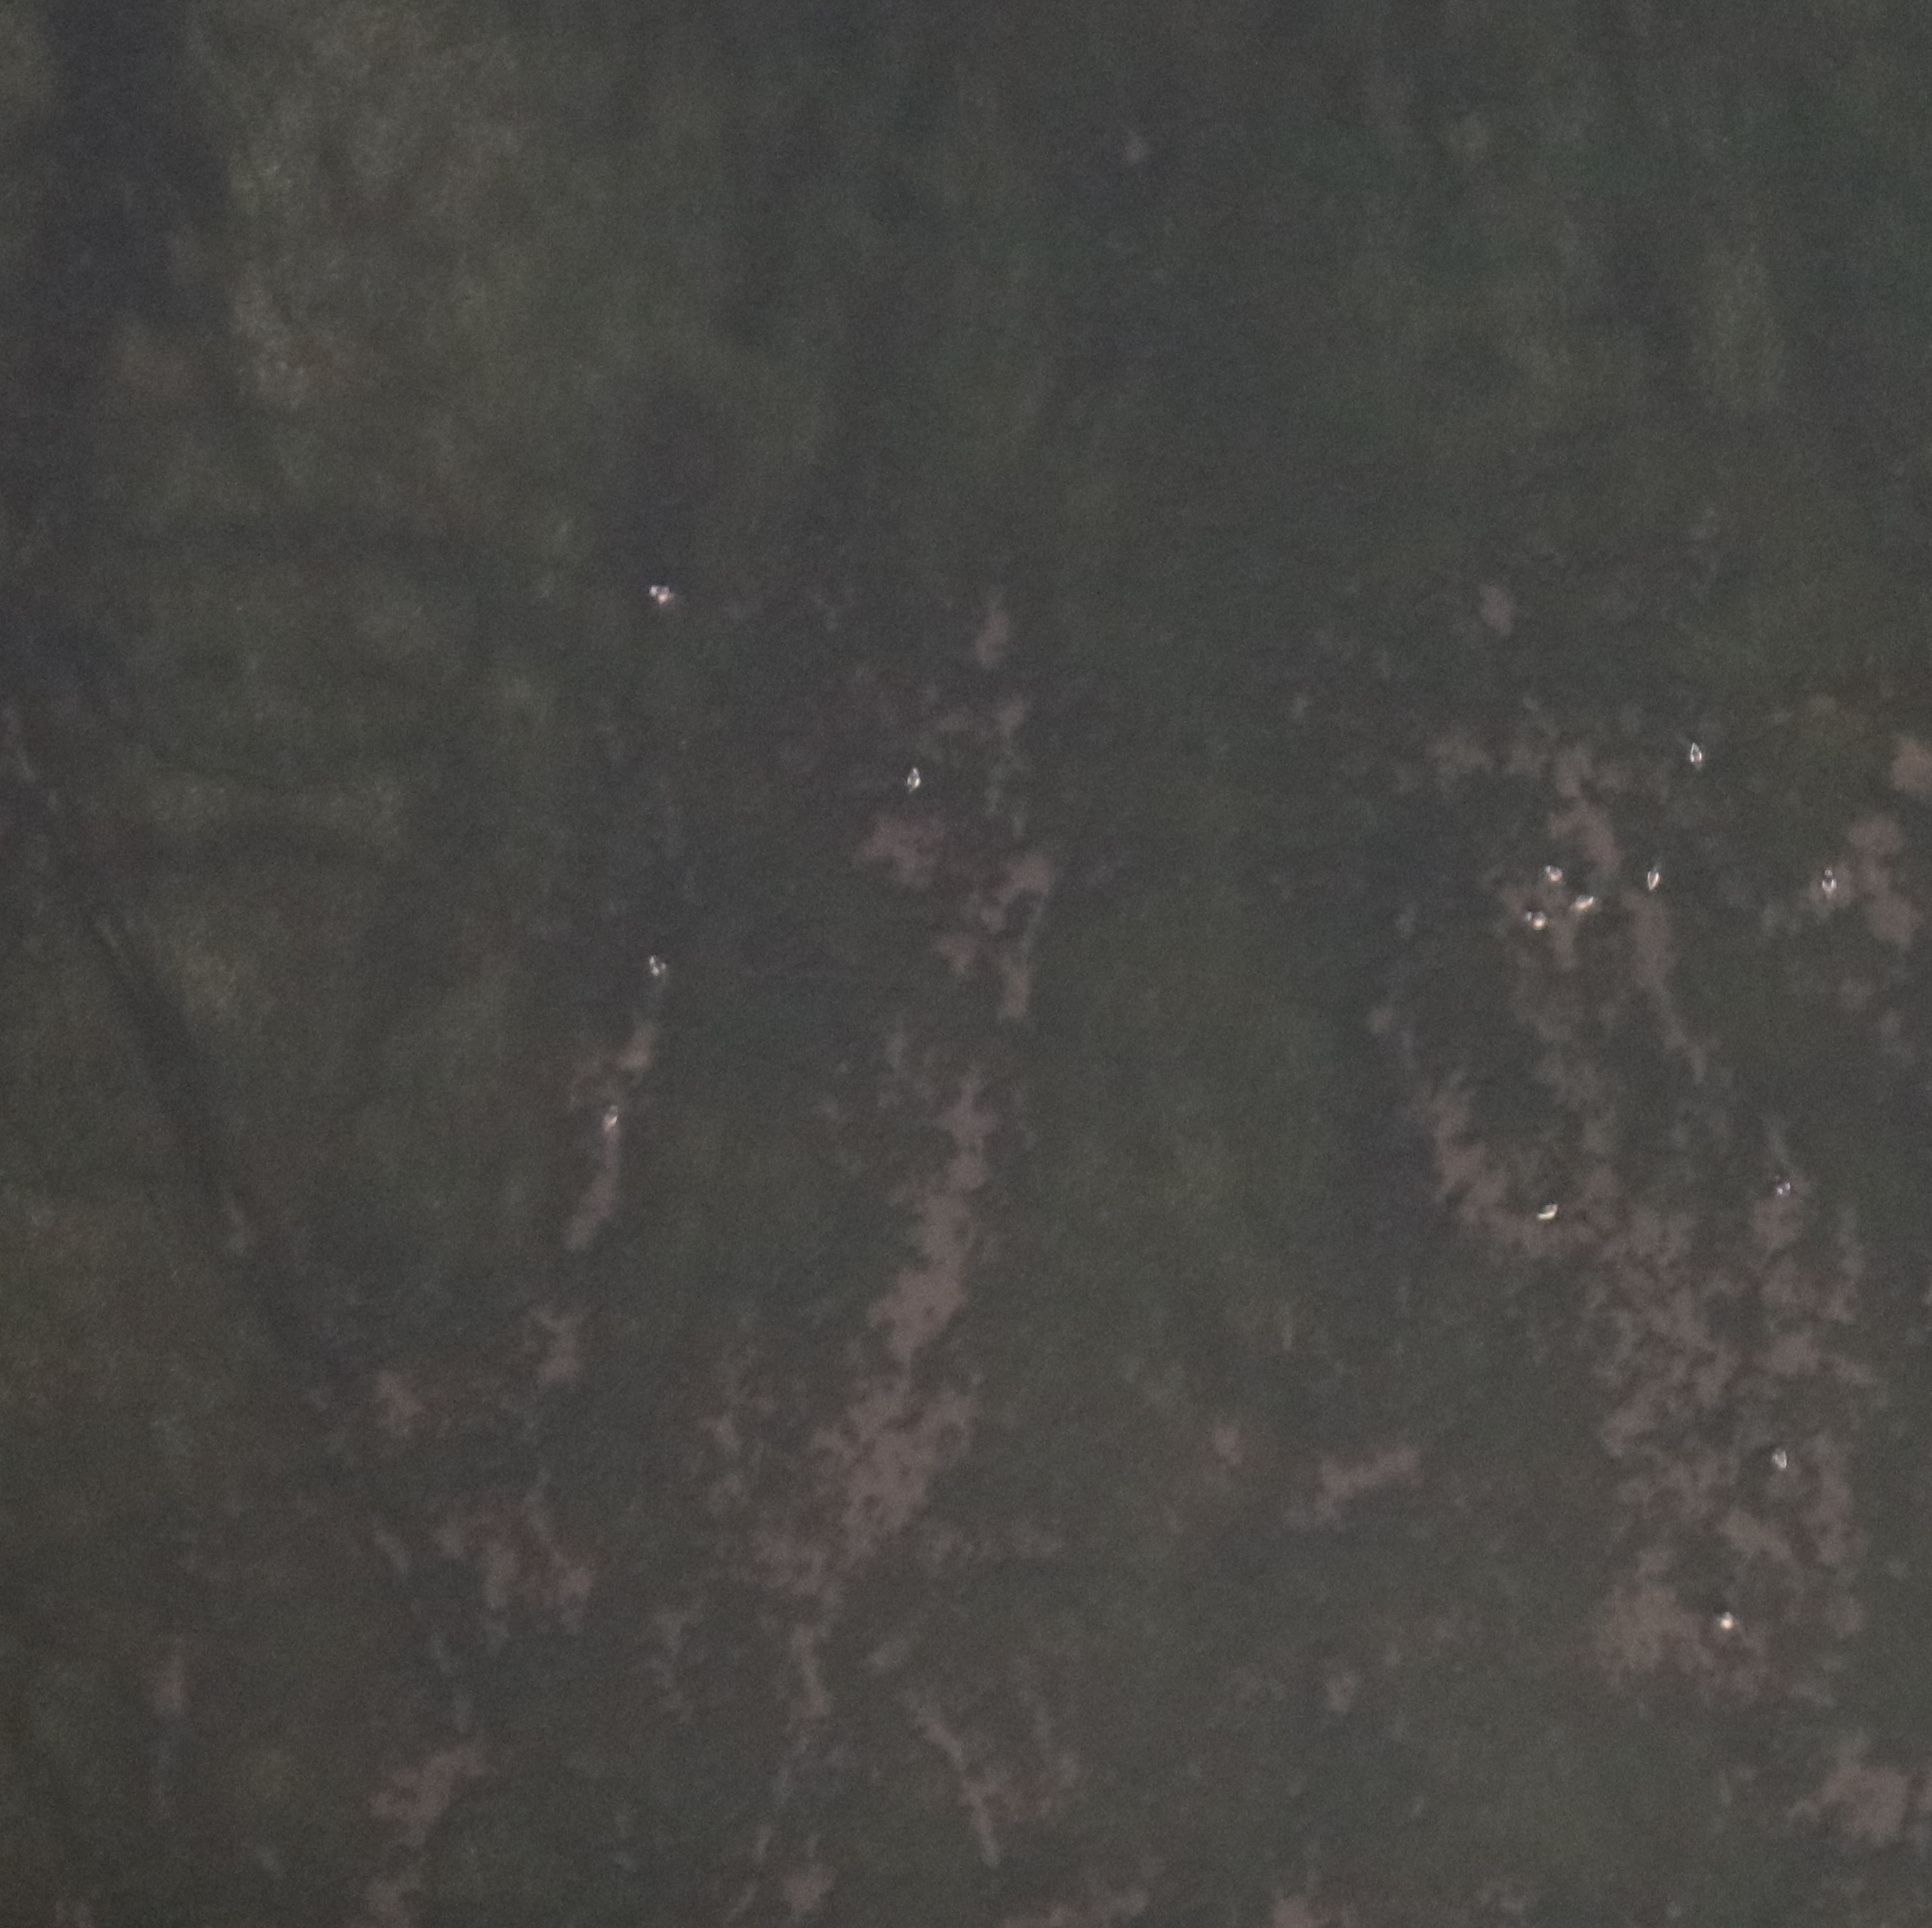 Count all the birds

14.